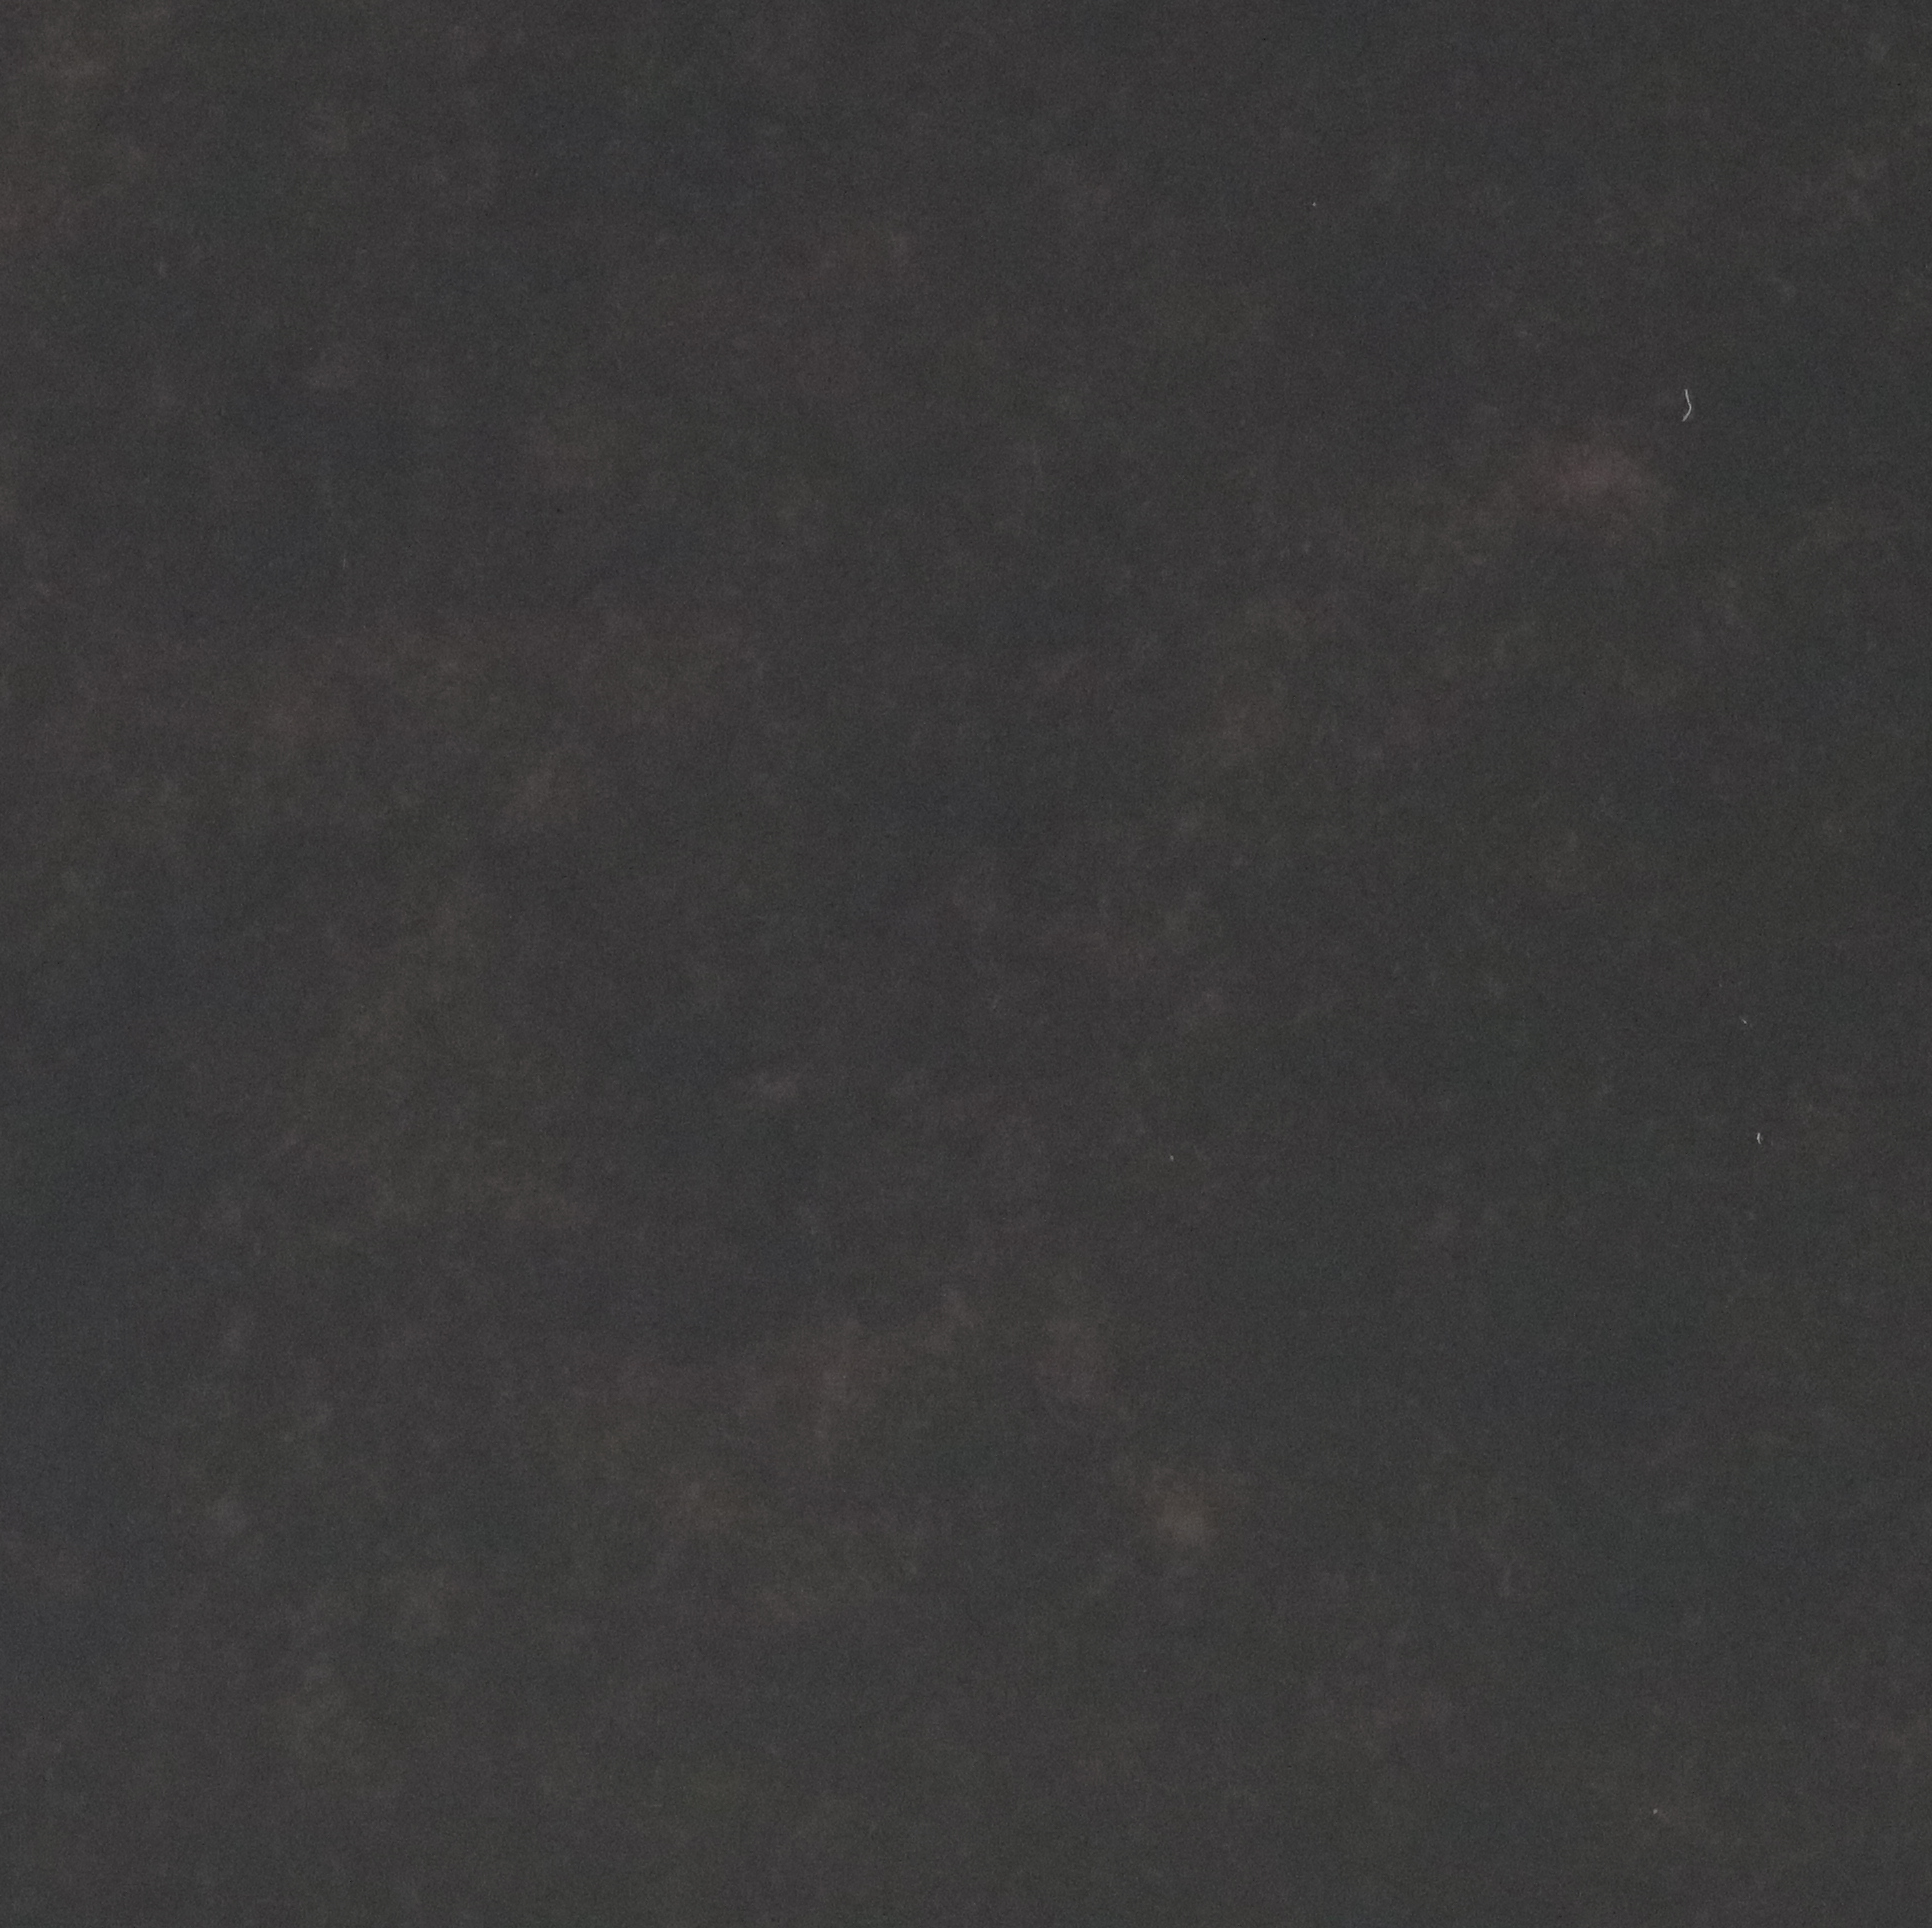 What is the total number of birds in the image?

0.